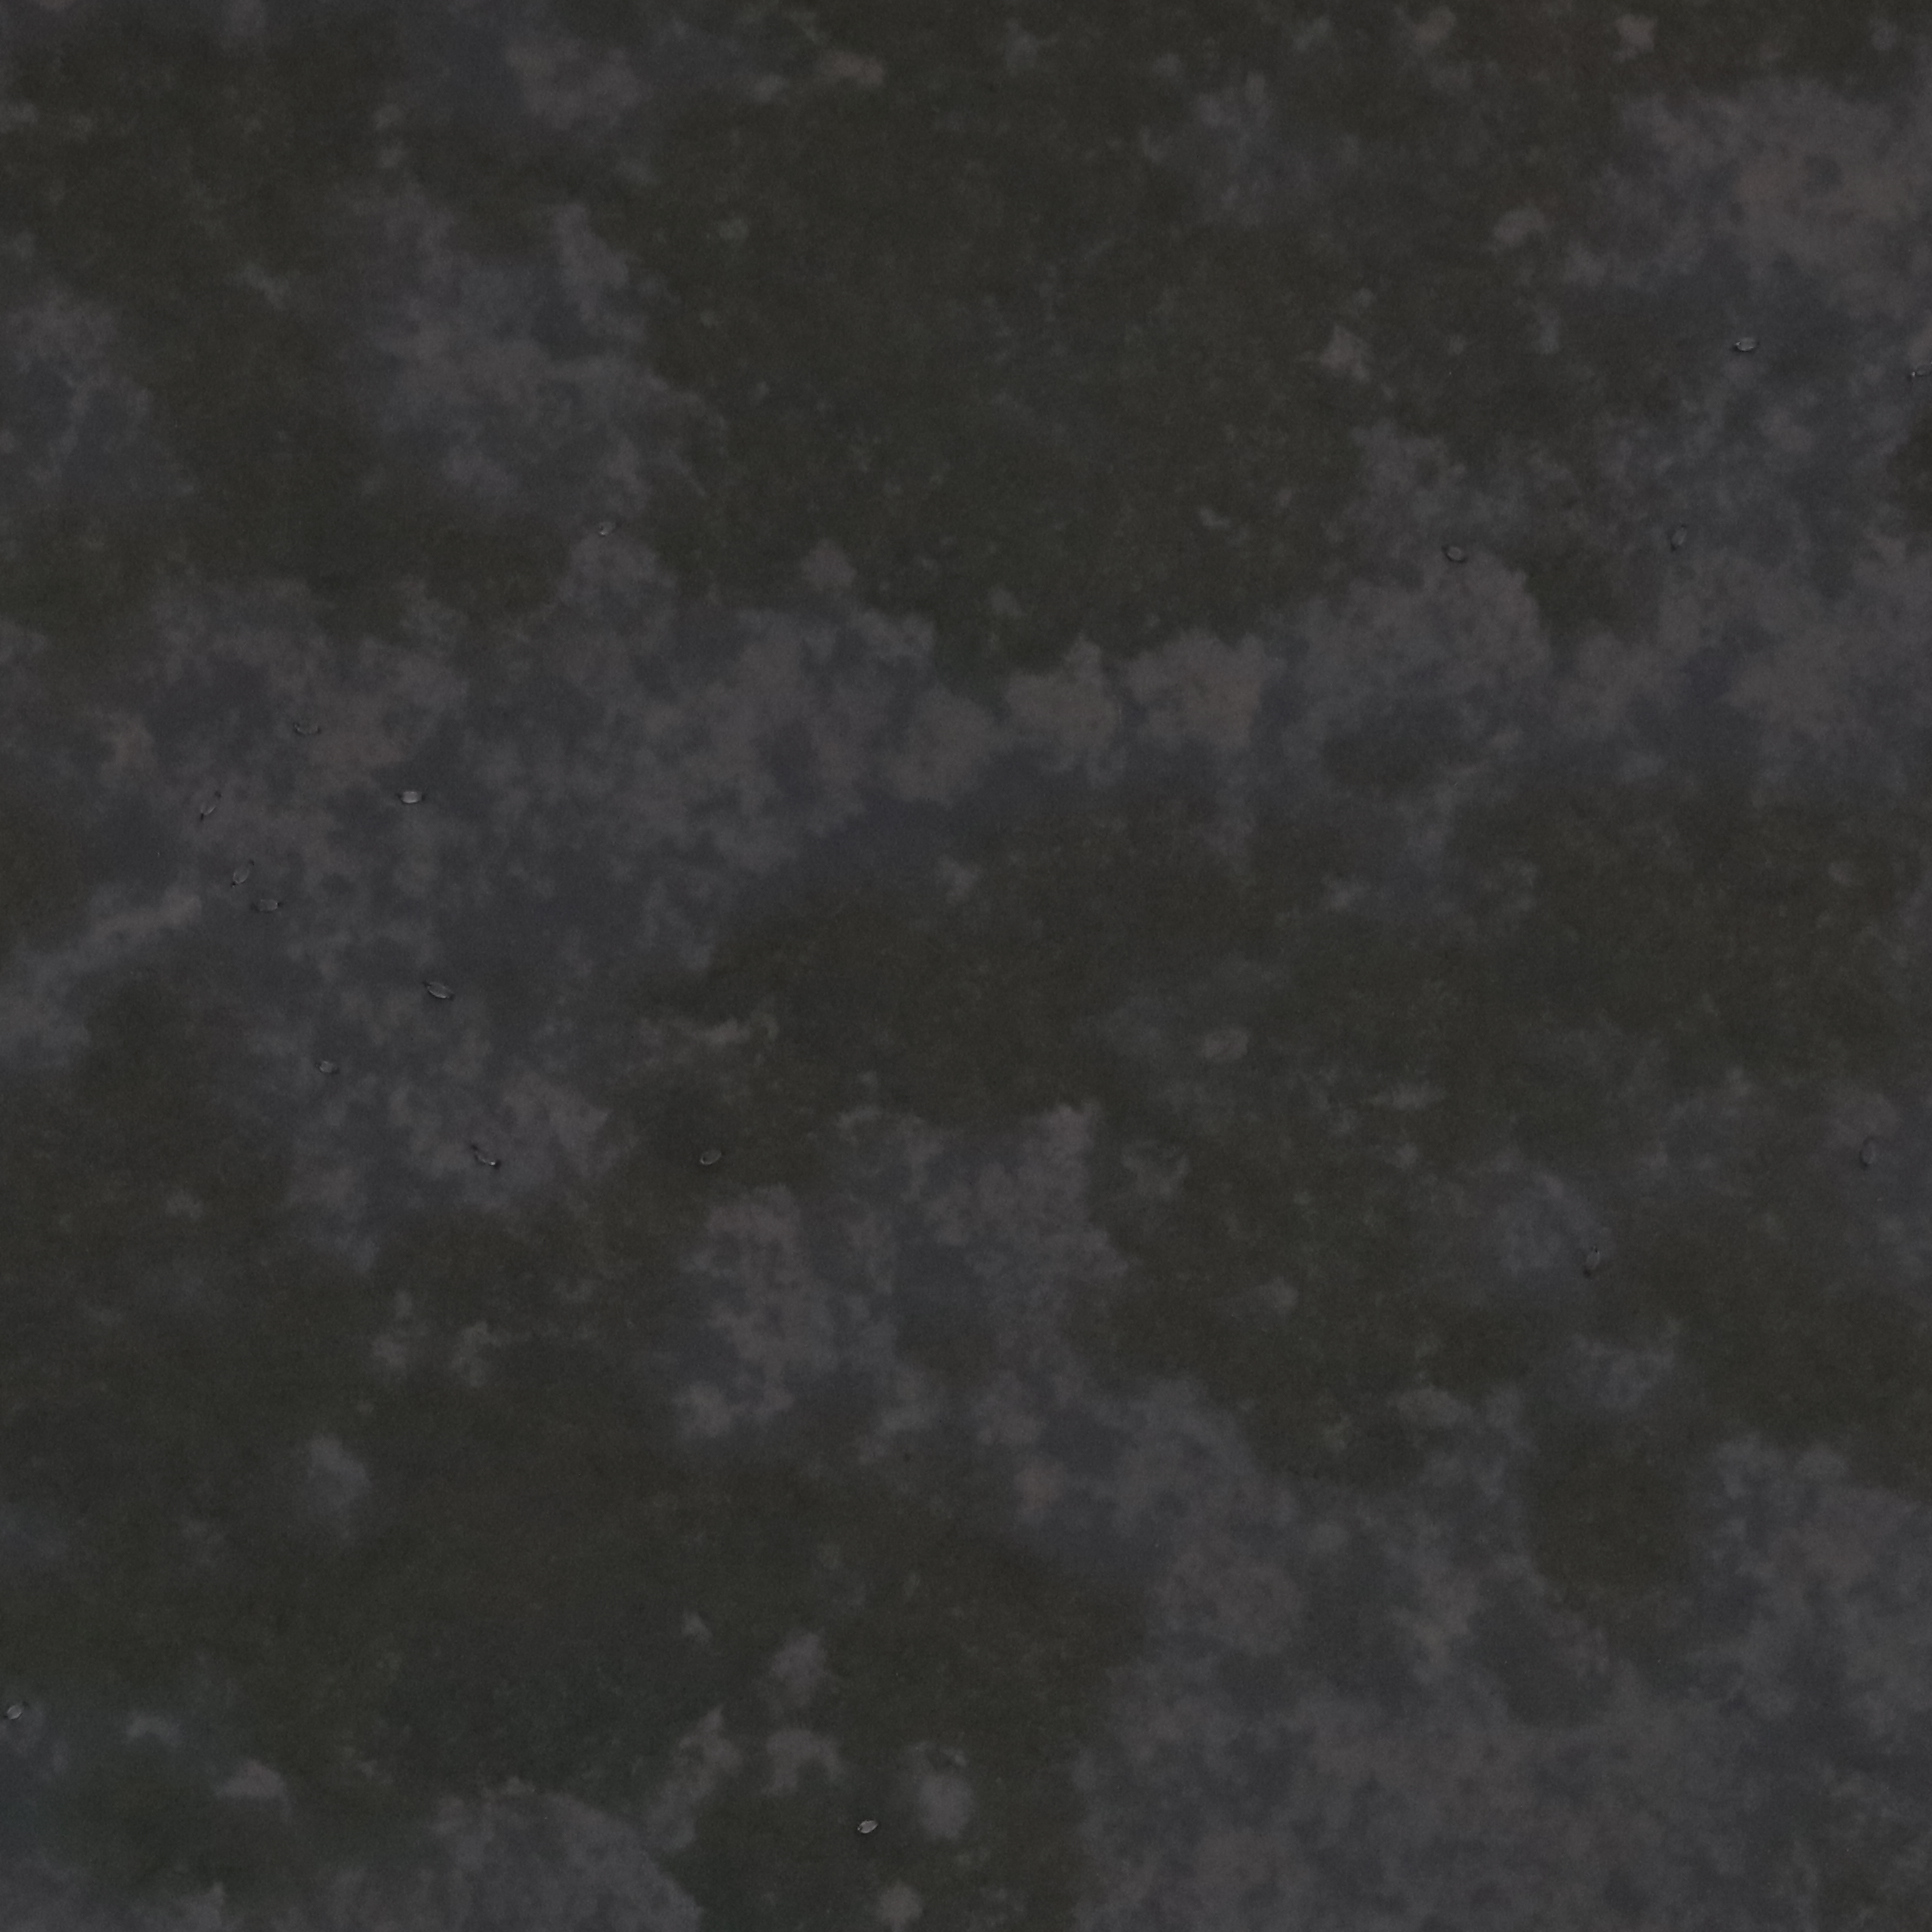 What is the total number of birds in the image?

18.